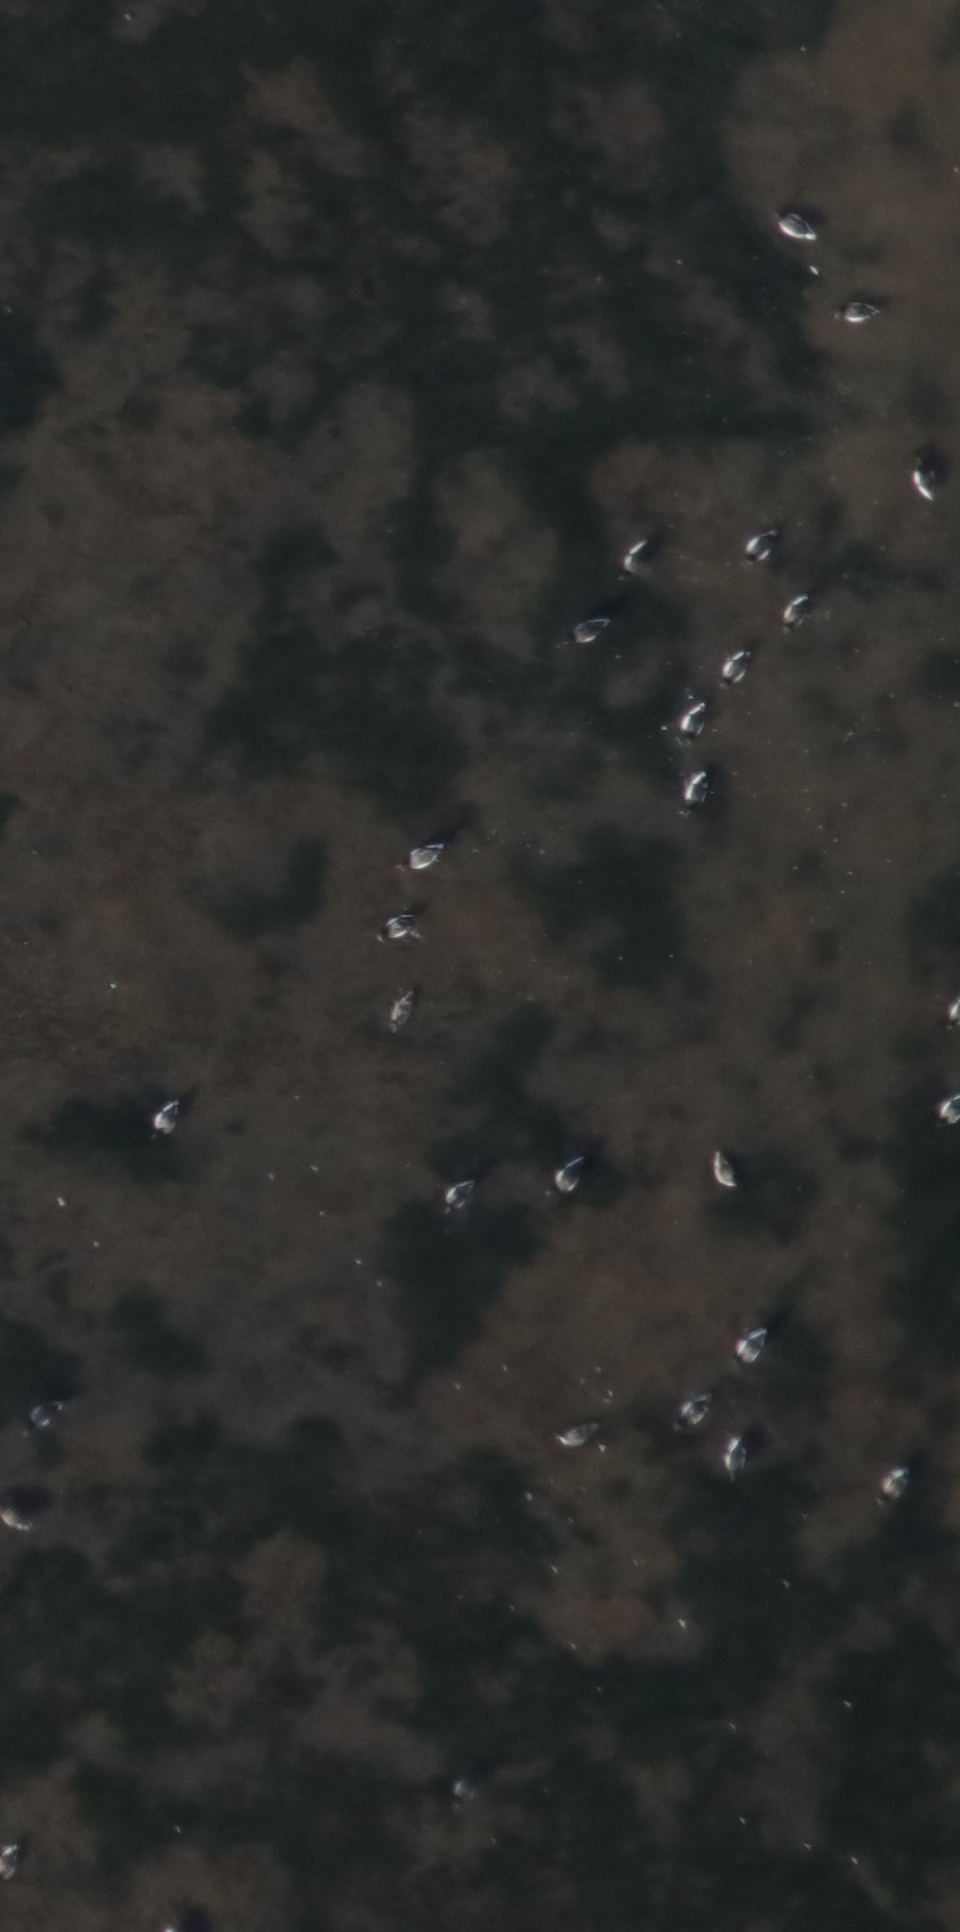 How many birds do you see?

27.